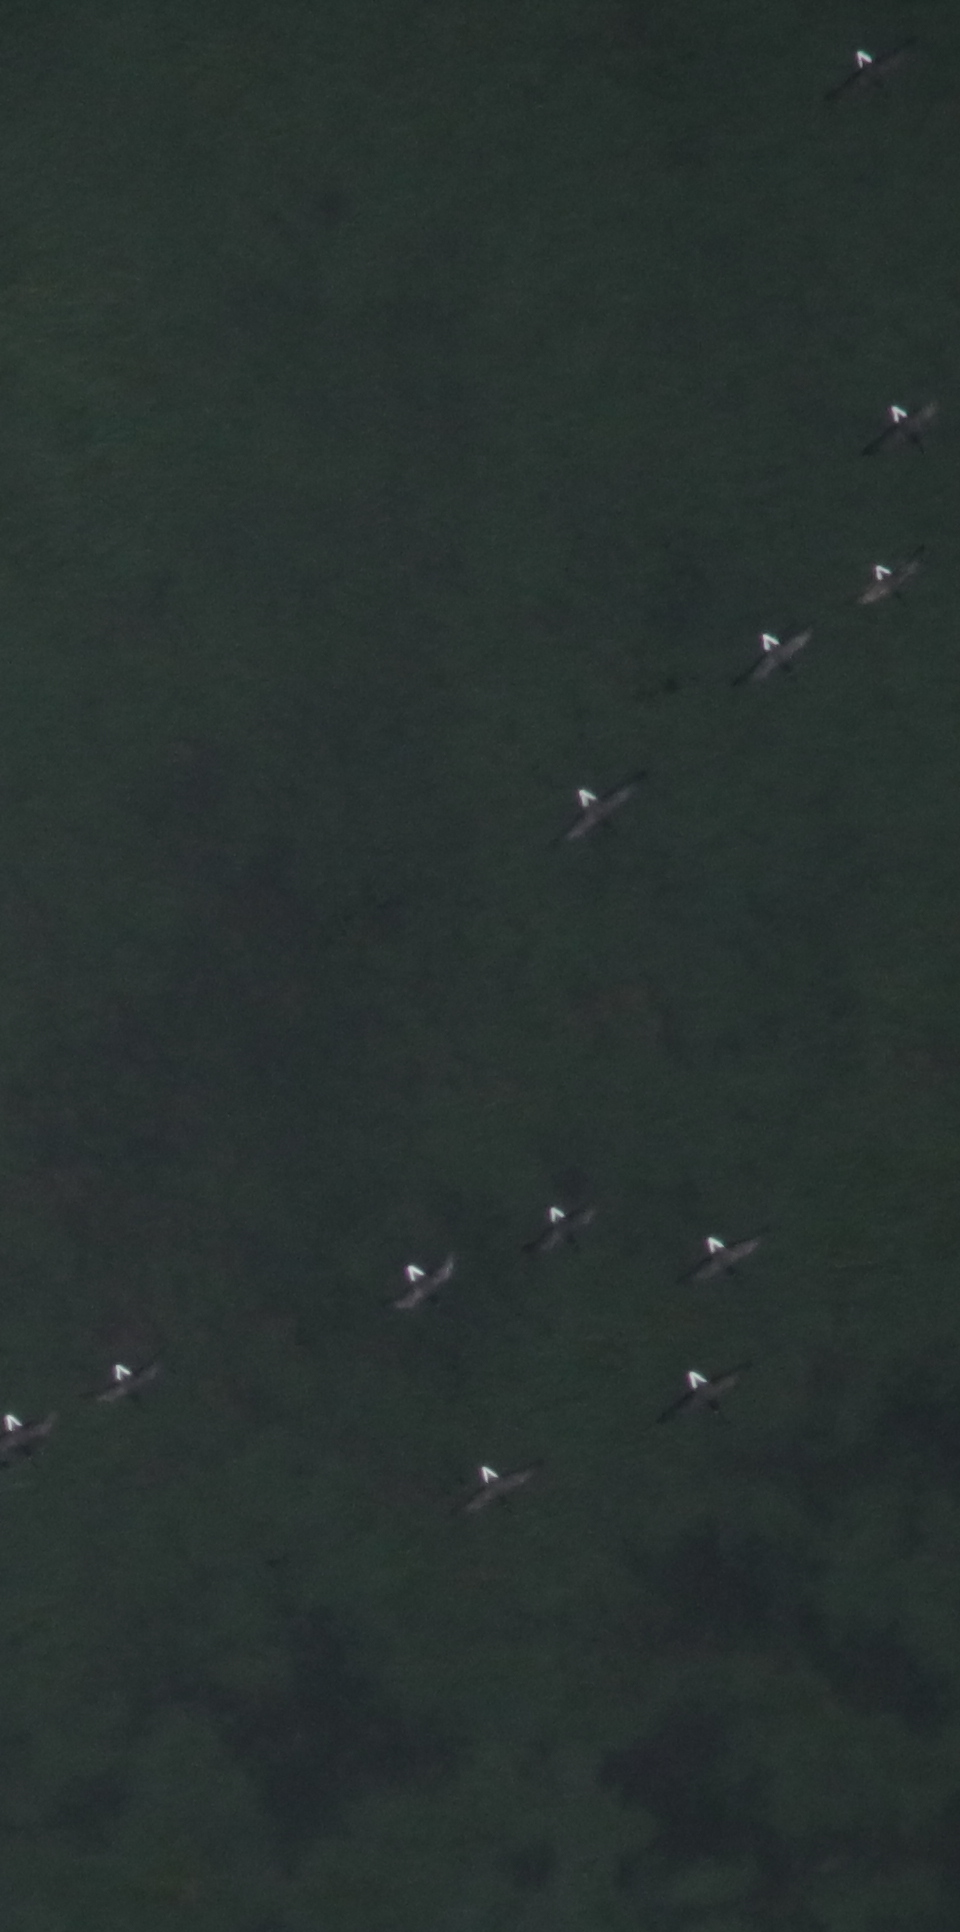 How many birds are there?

12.